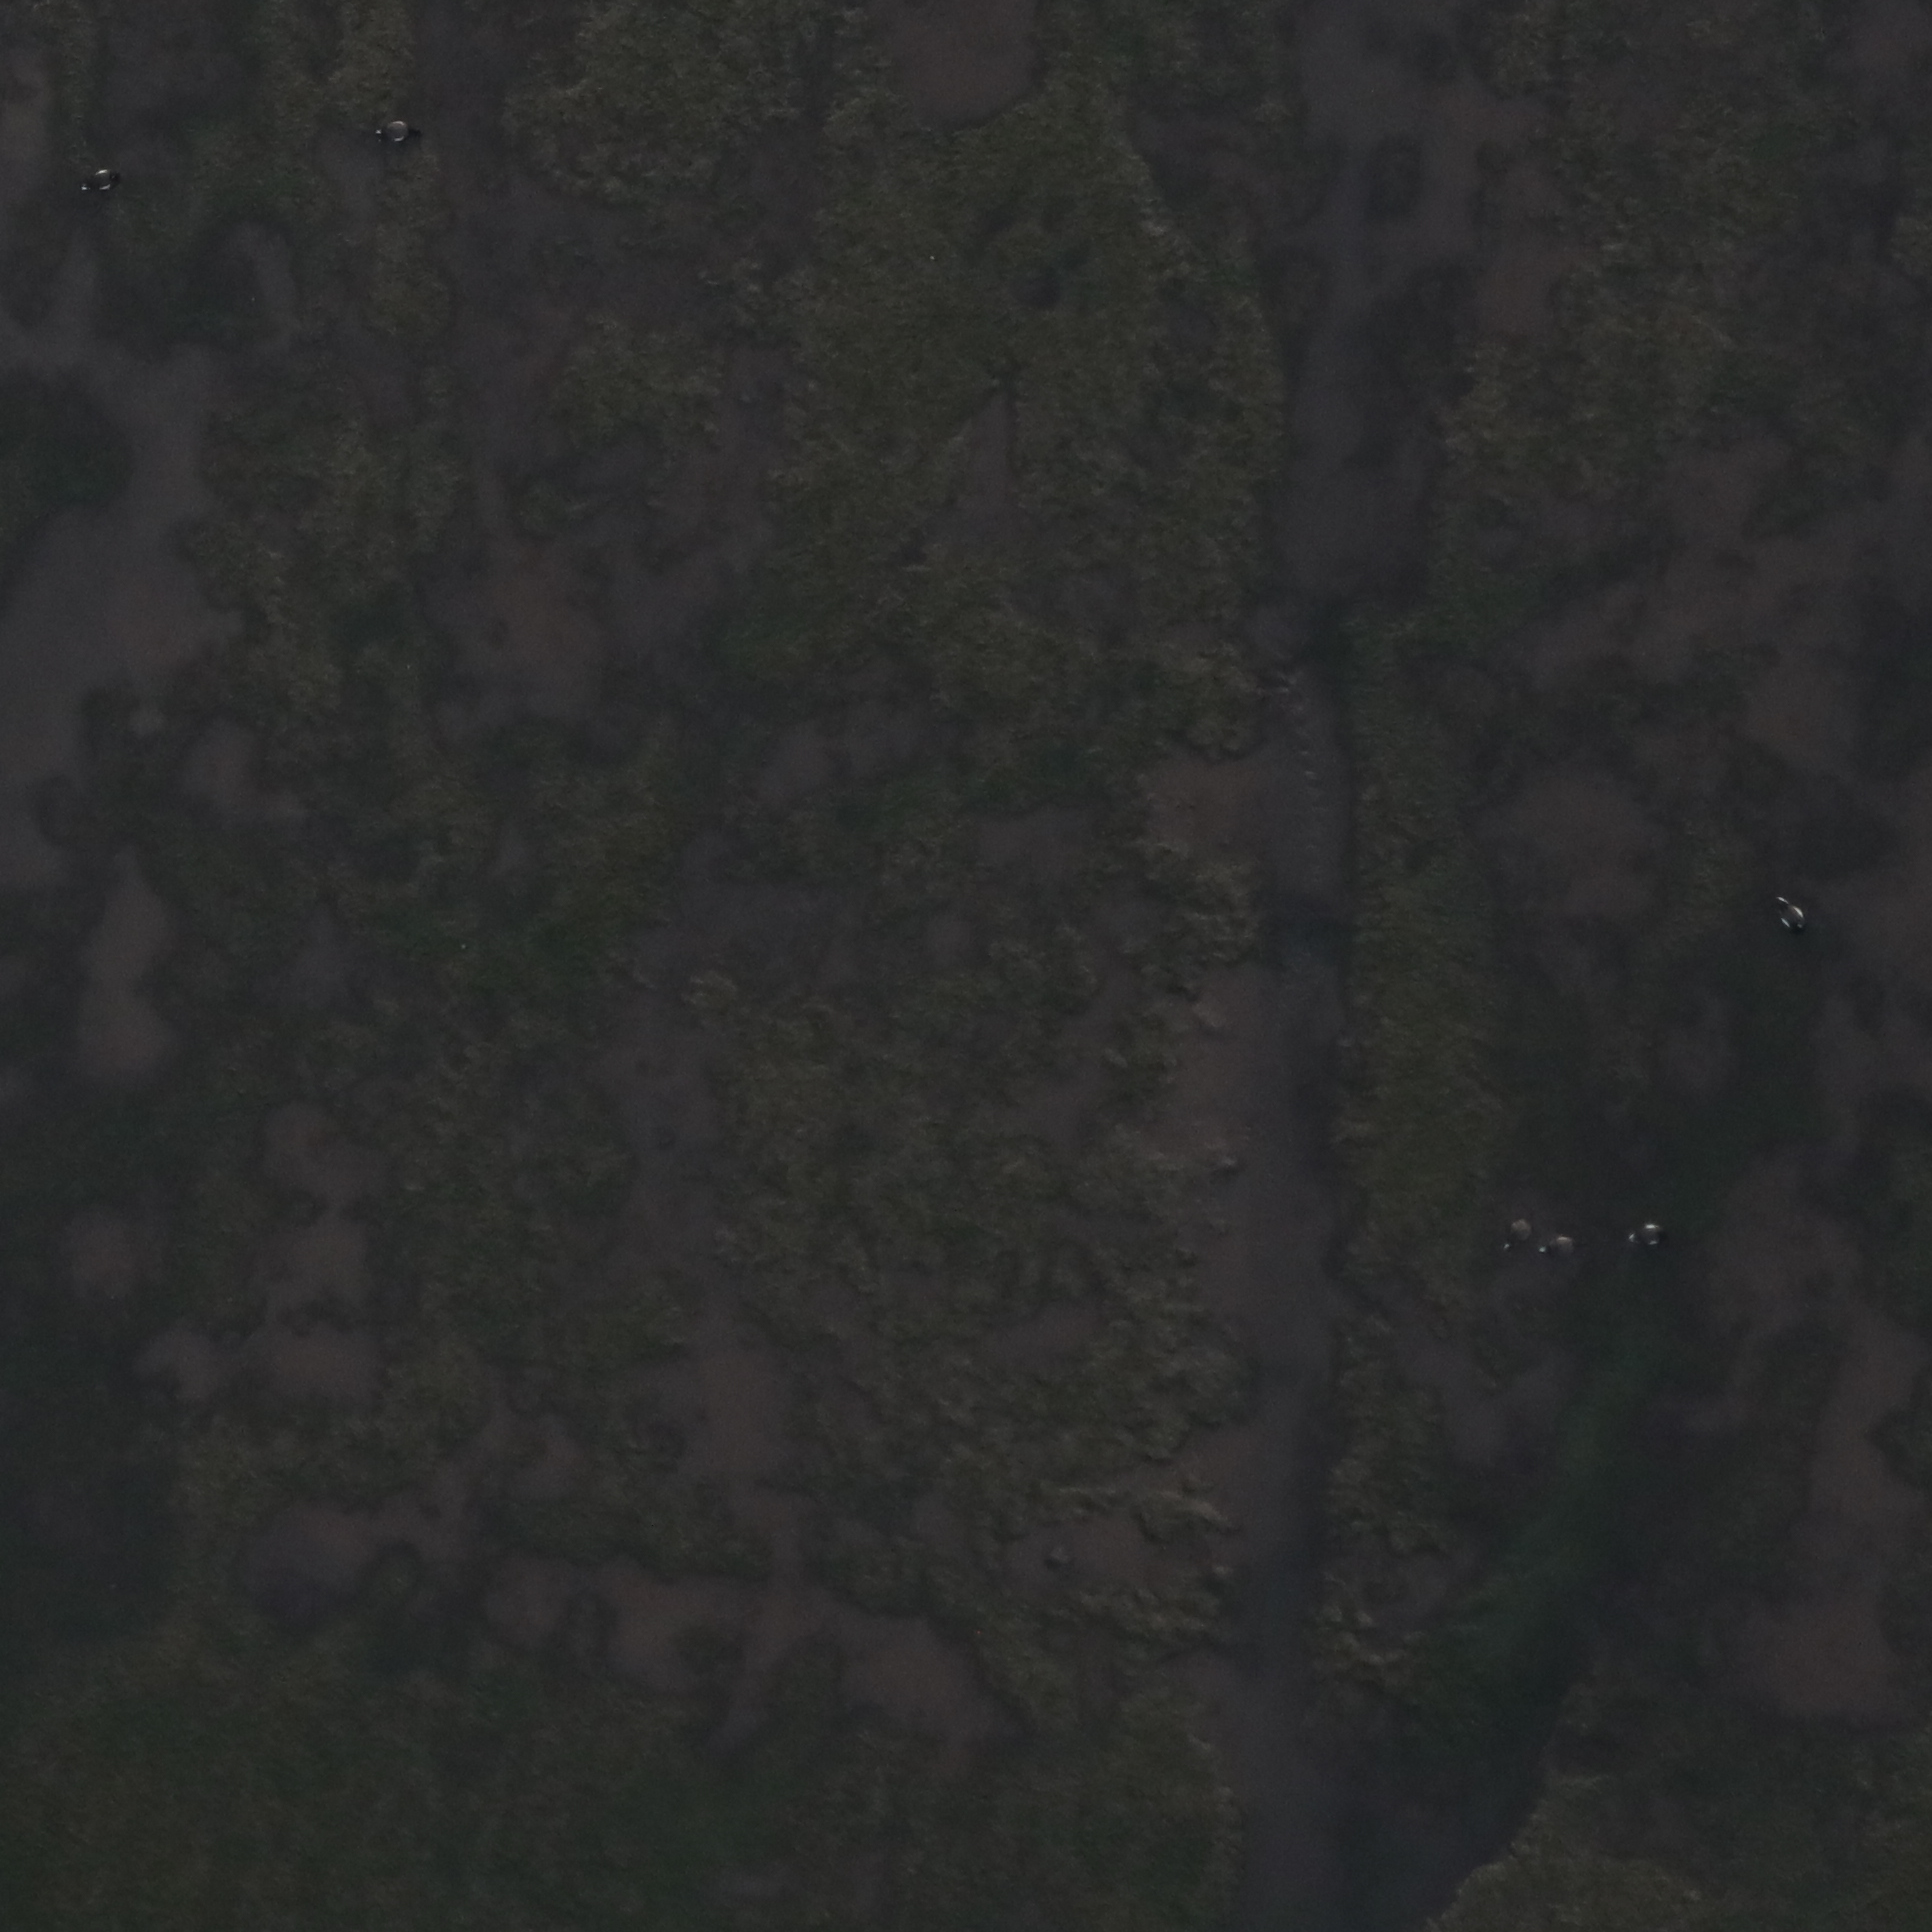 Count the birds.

6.